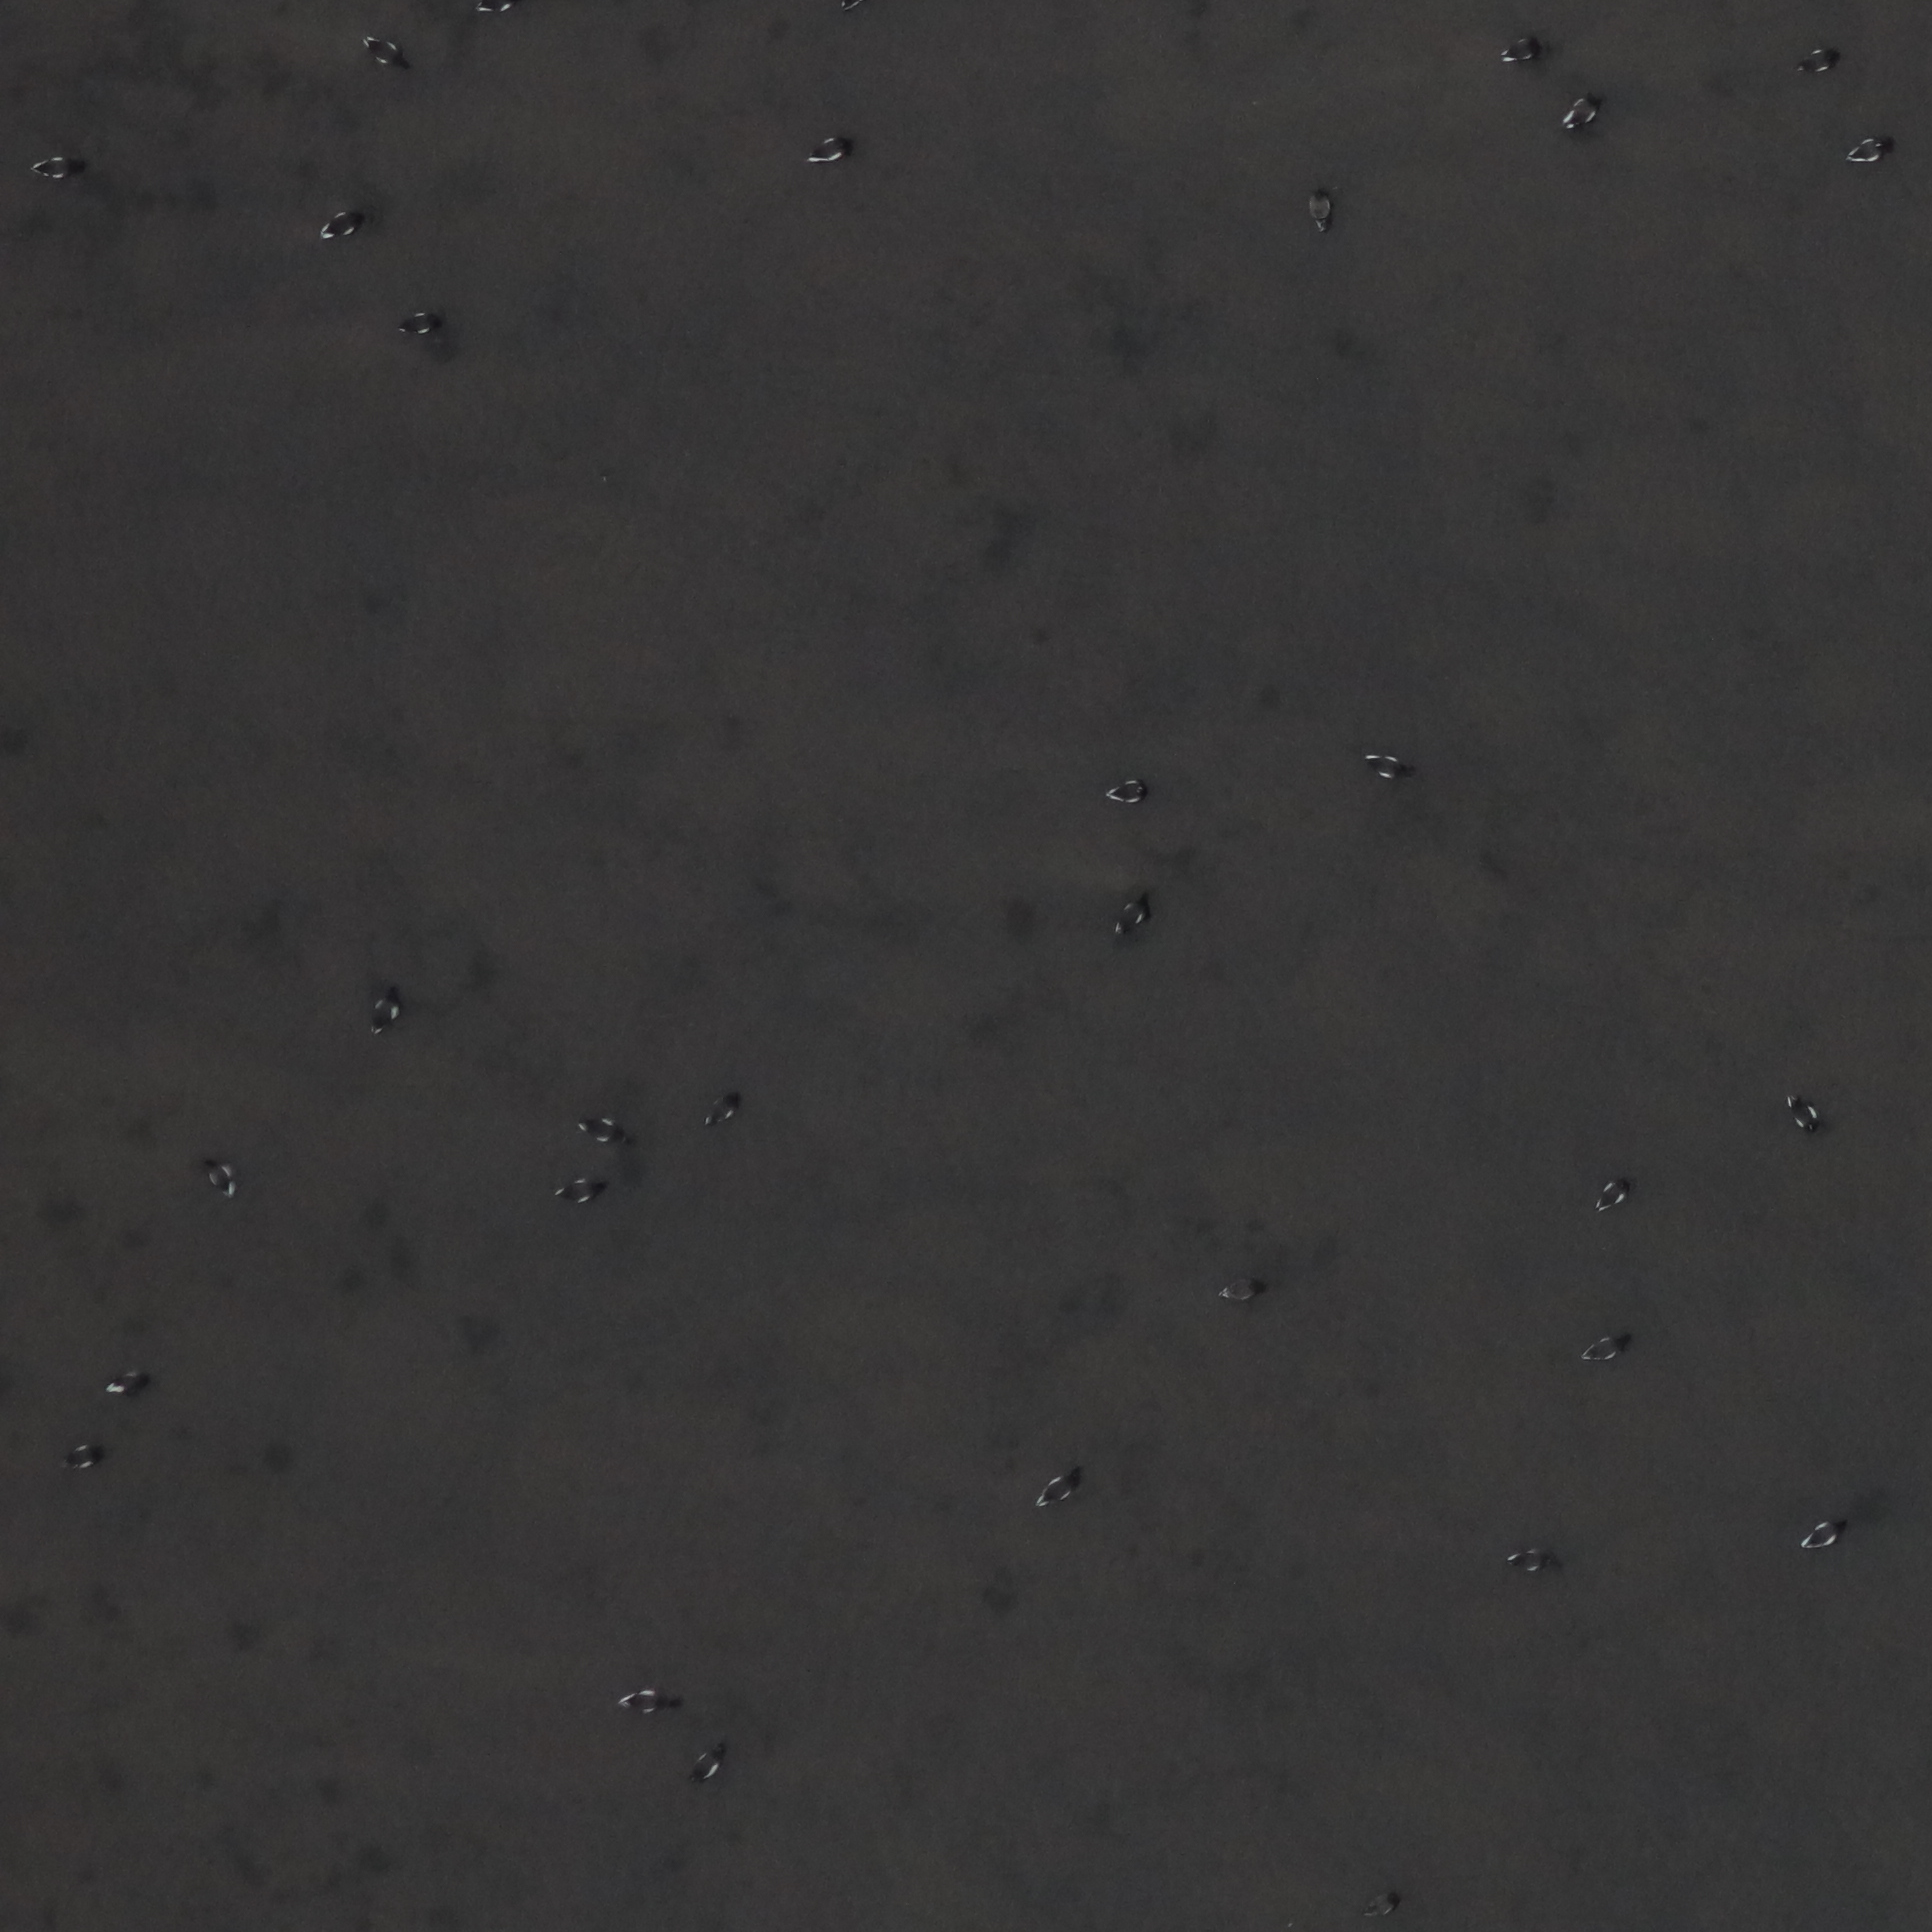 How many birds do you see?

30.